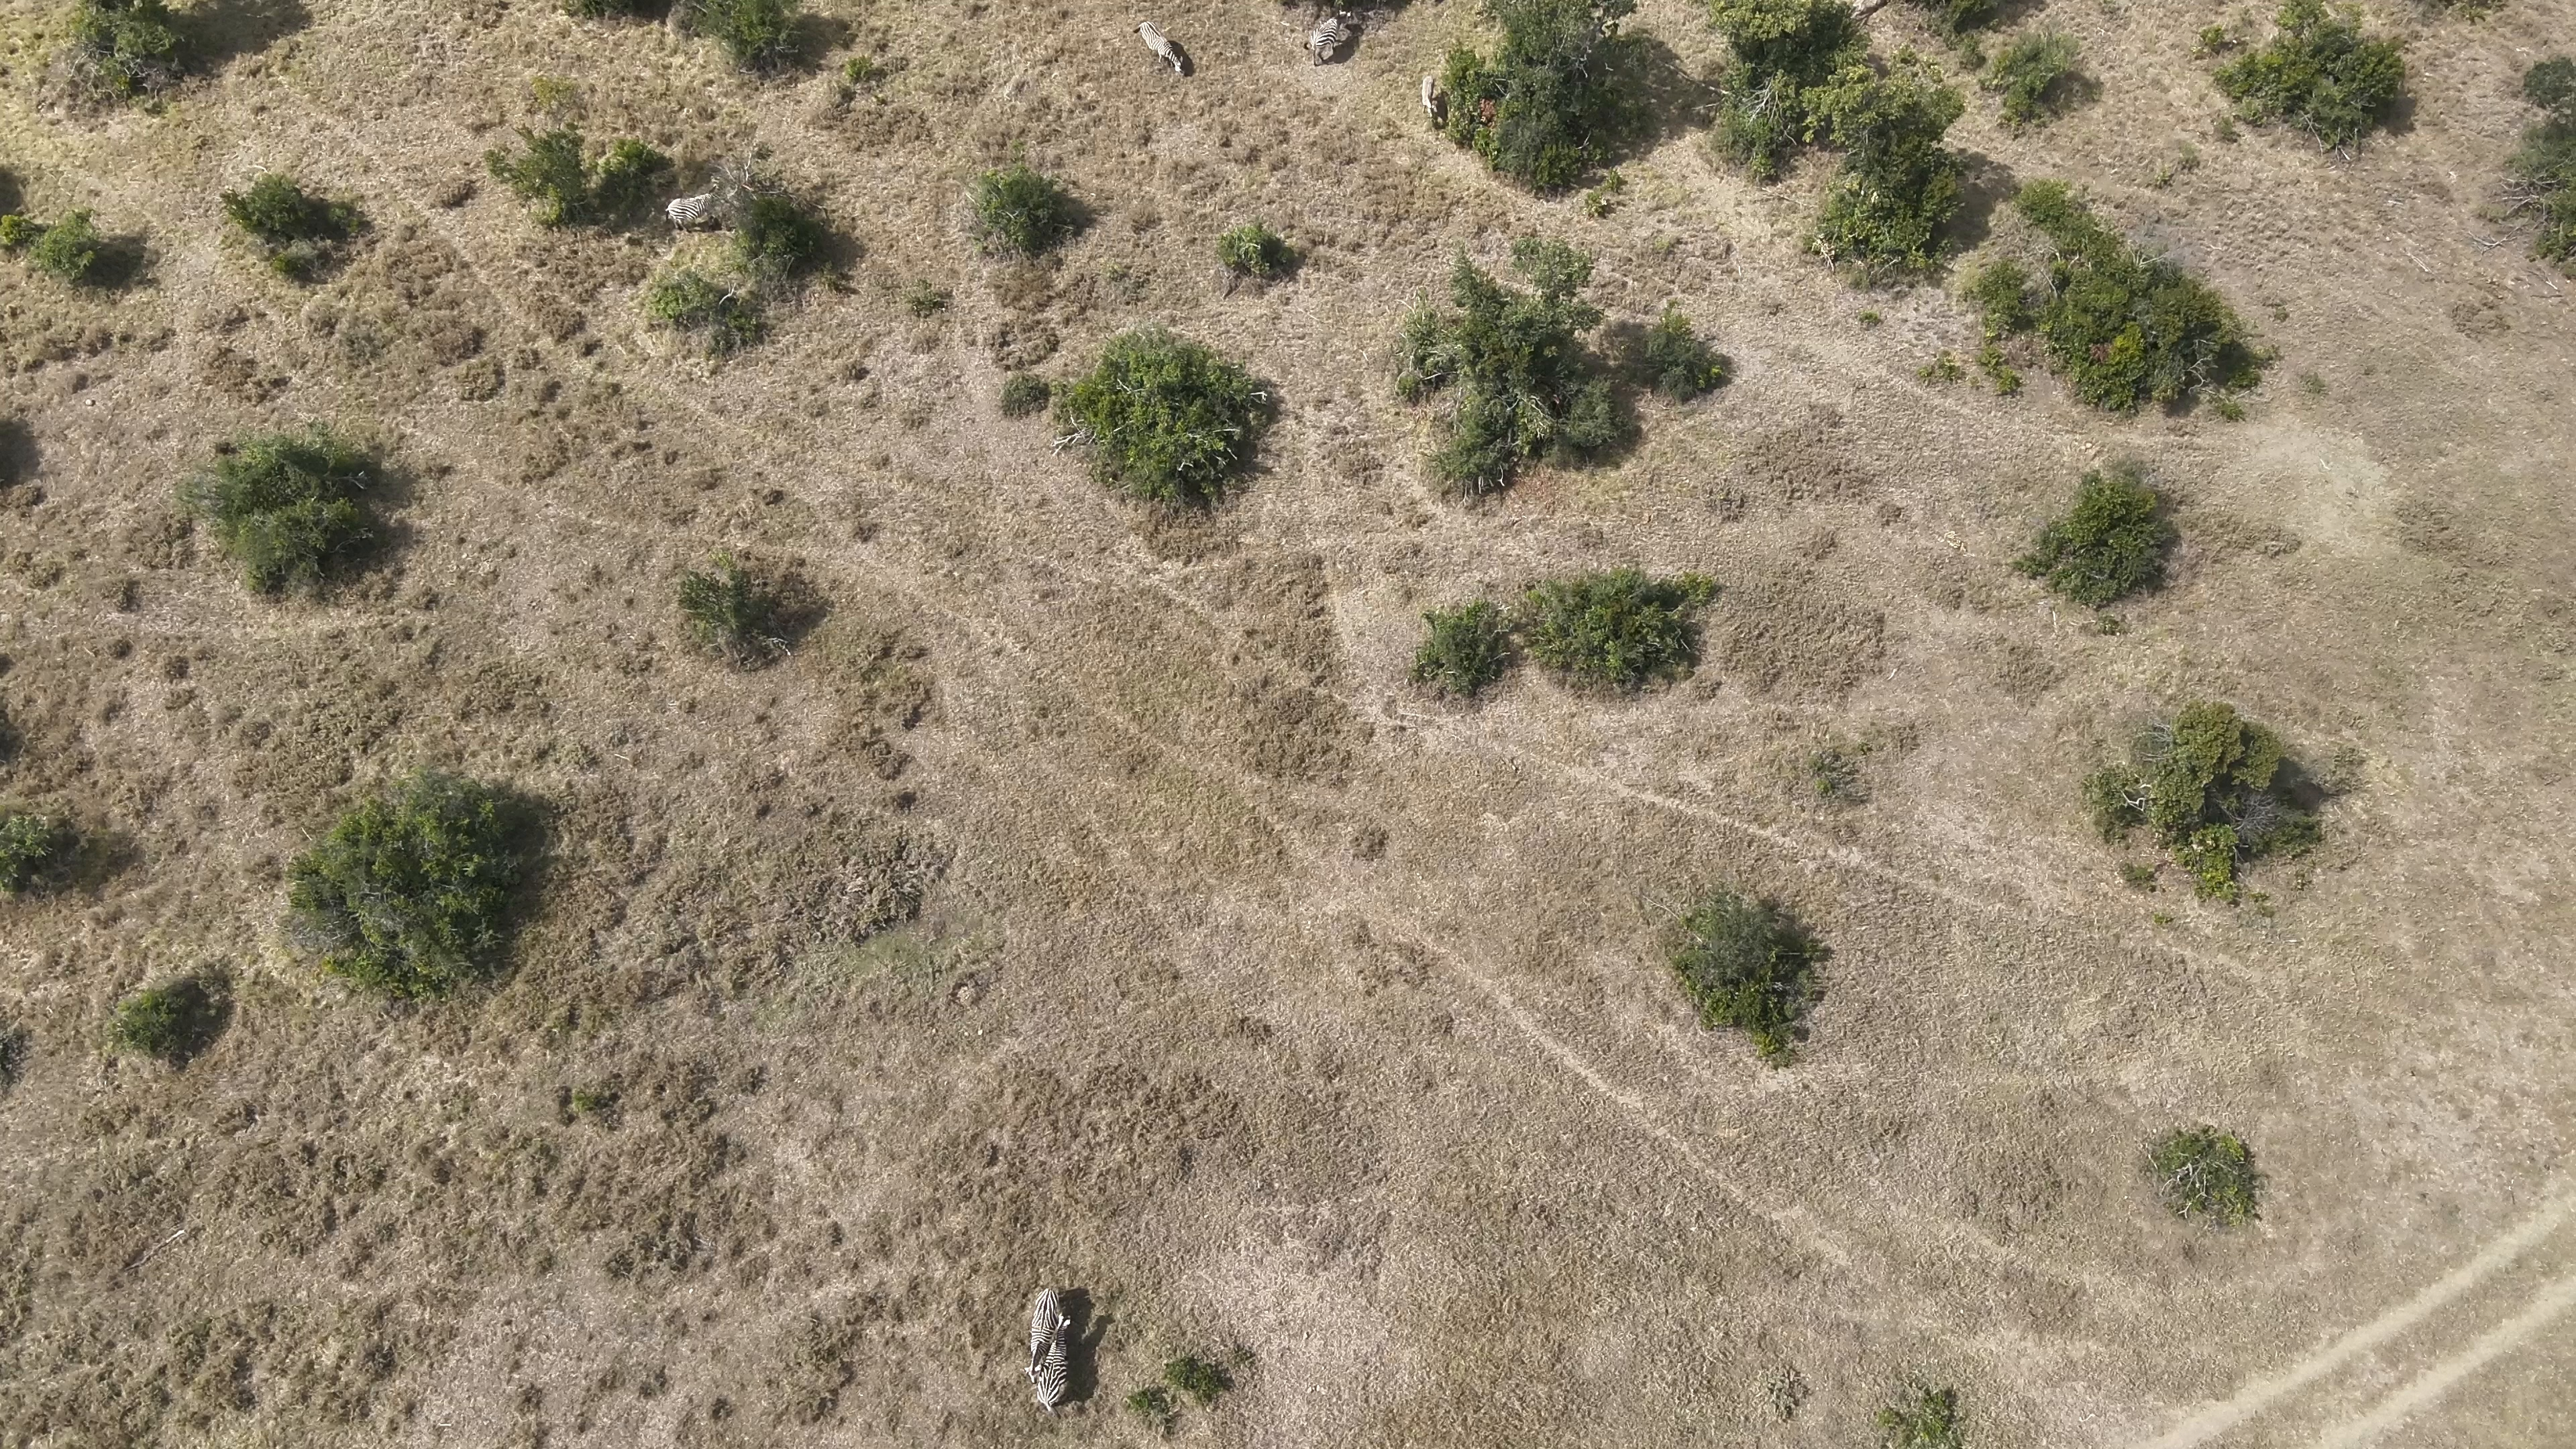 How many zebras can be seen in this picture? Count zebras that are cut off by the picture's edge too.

6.